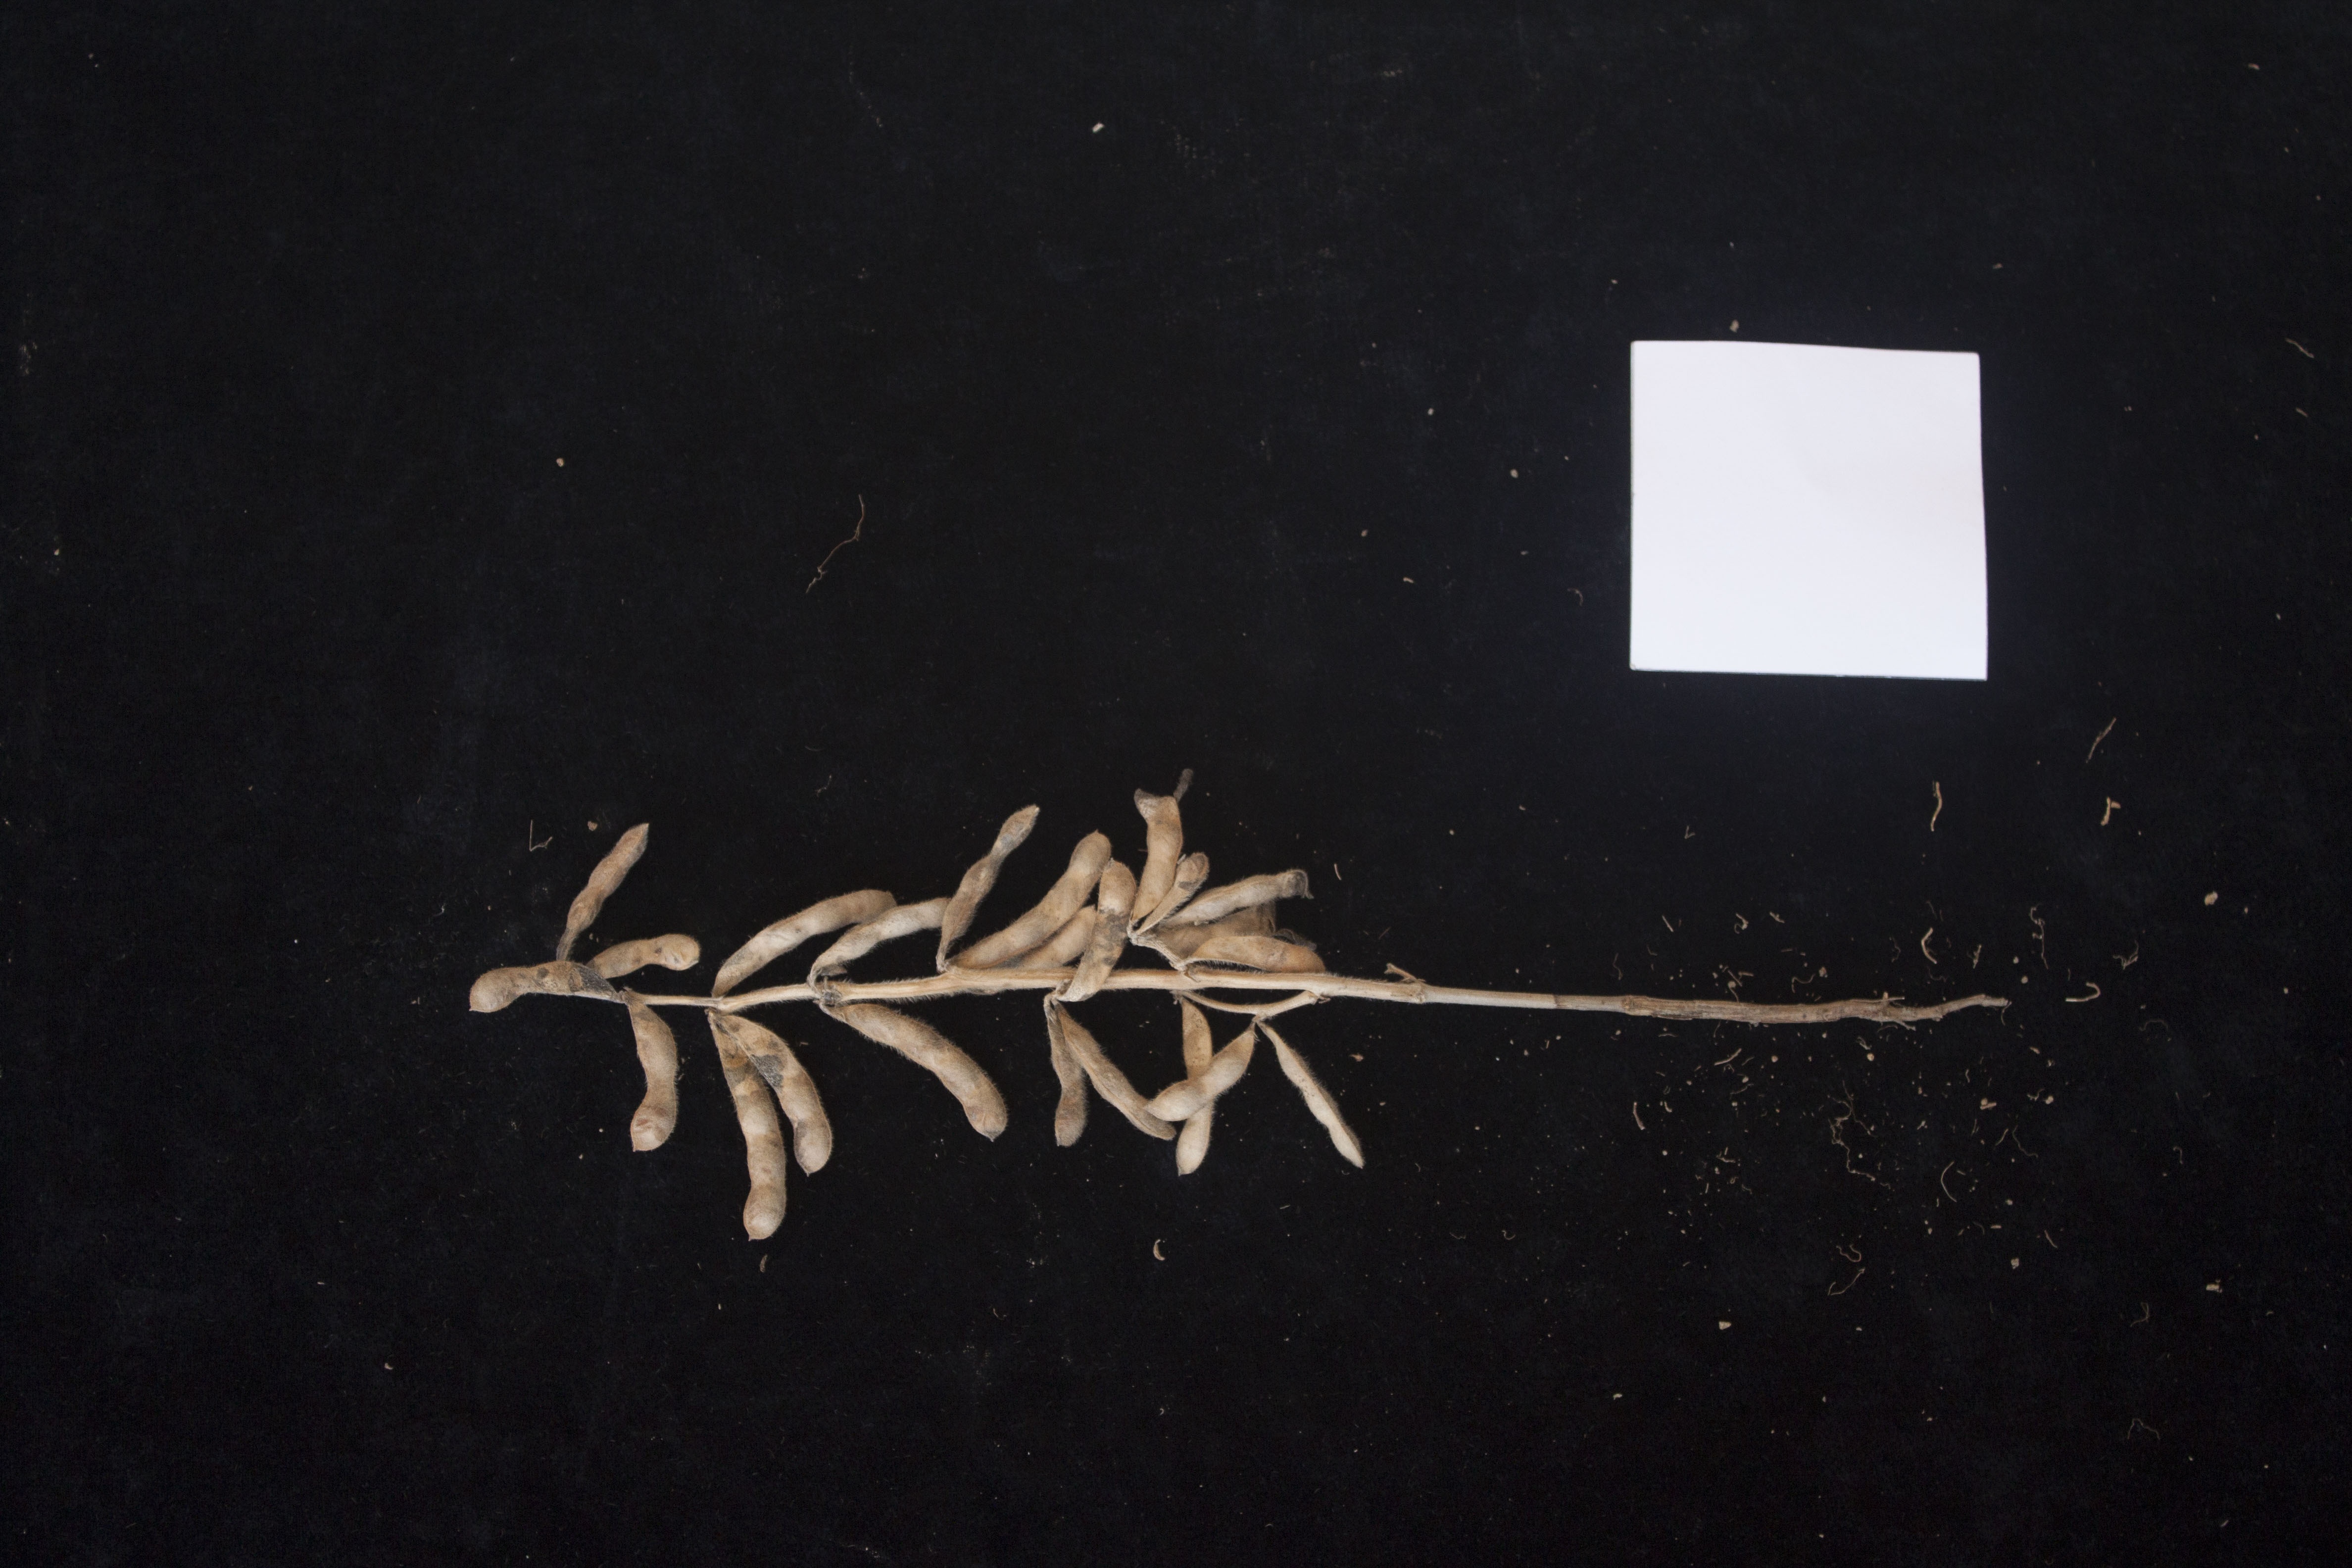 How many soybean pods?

22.